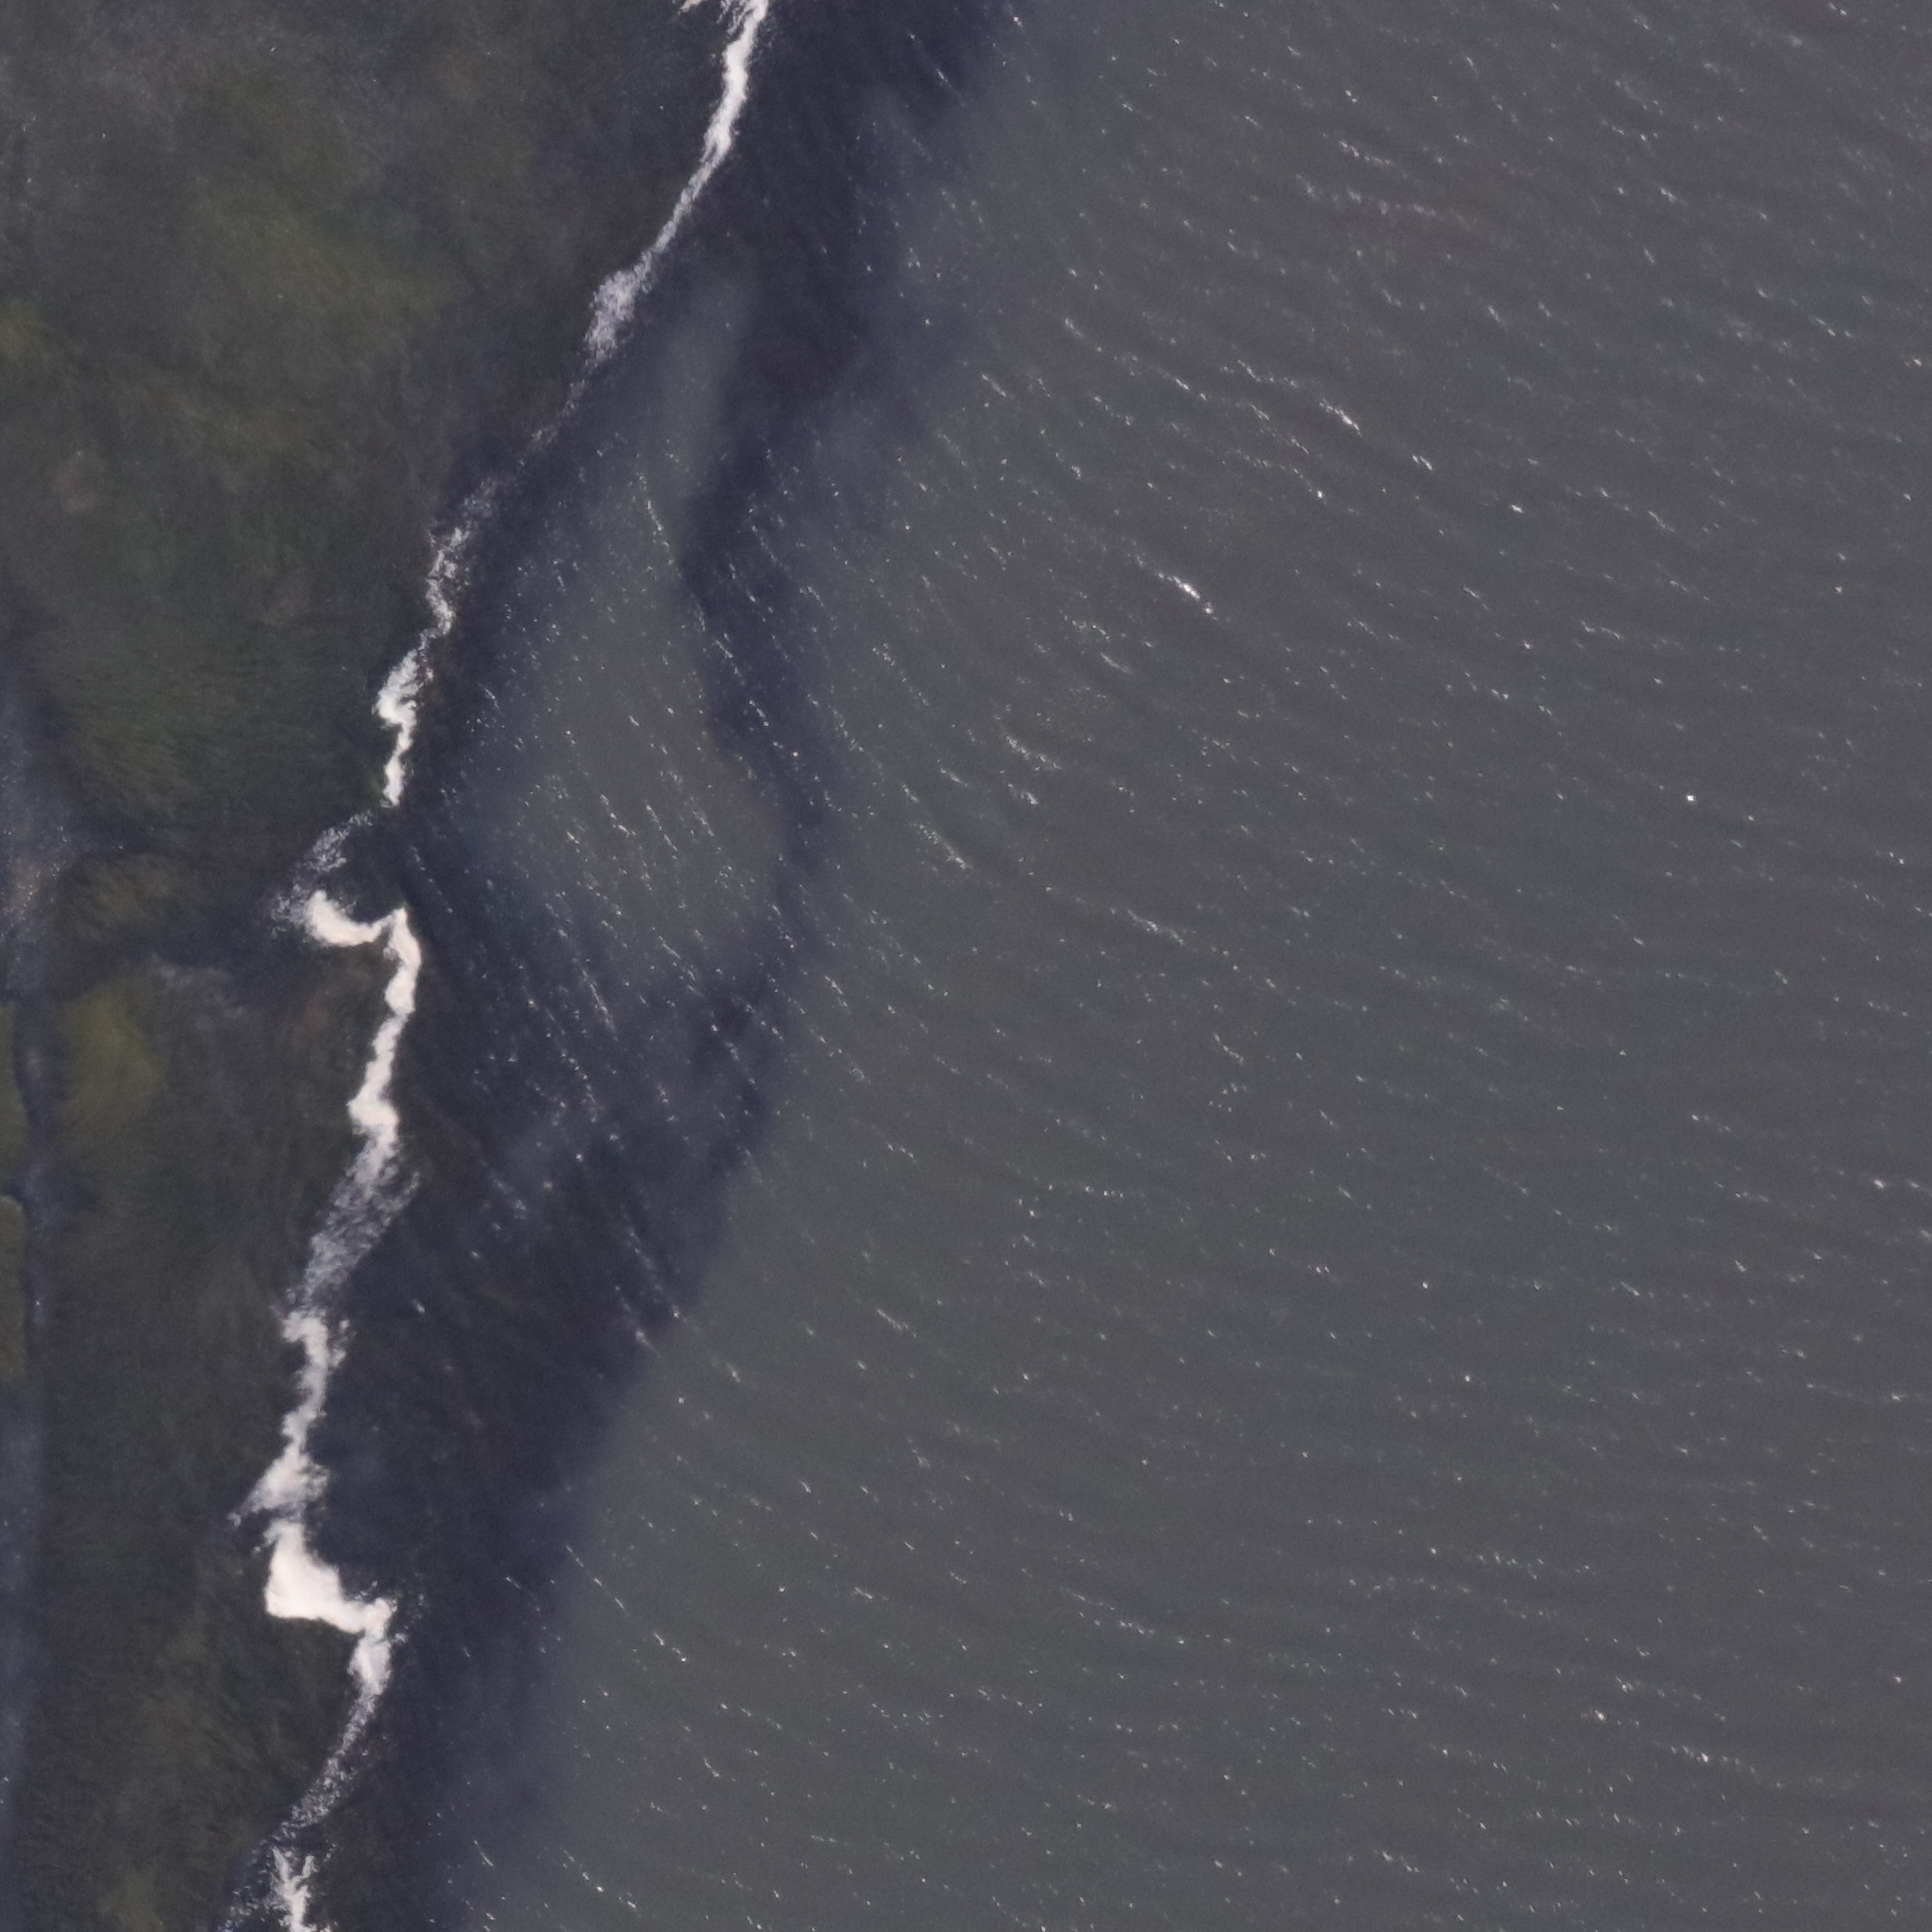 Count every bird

0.